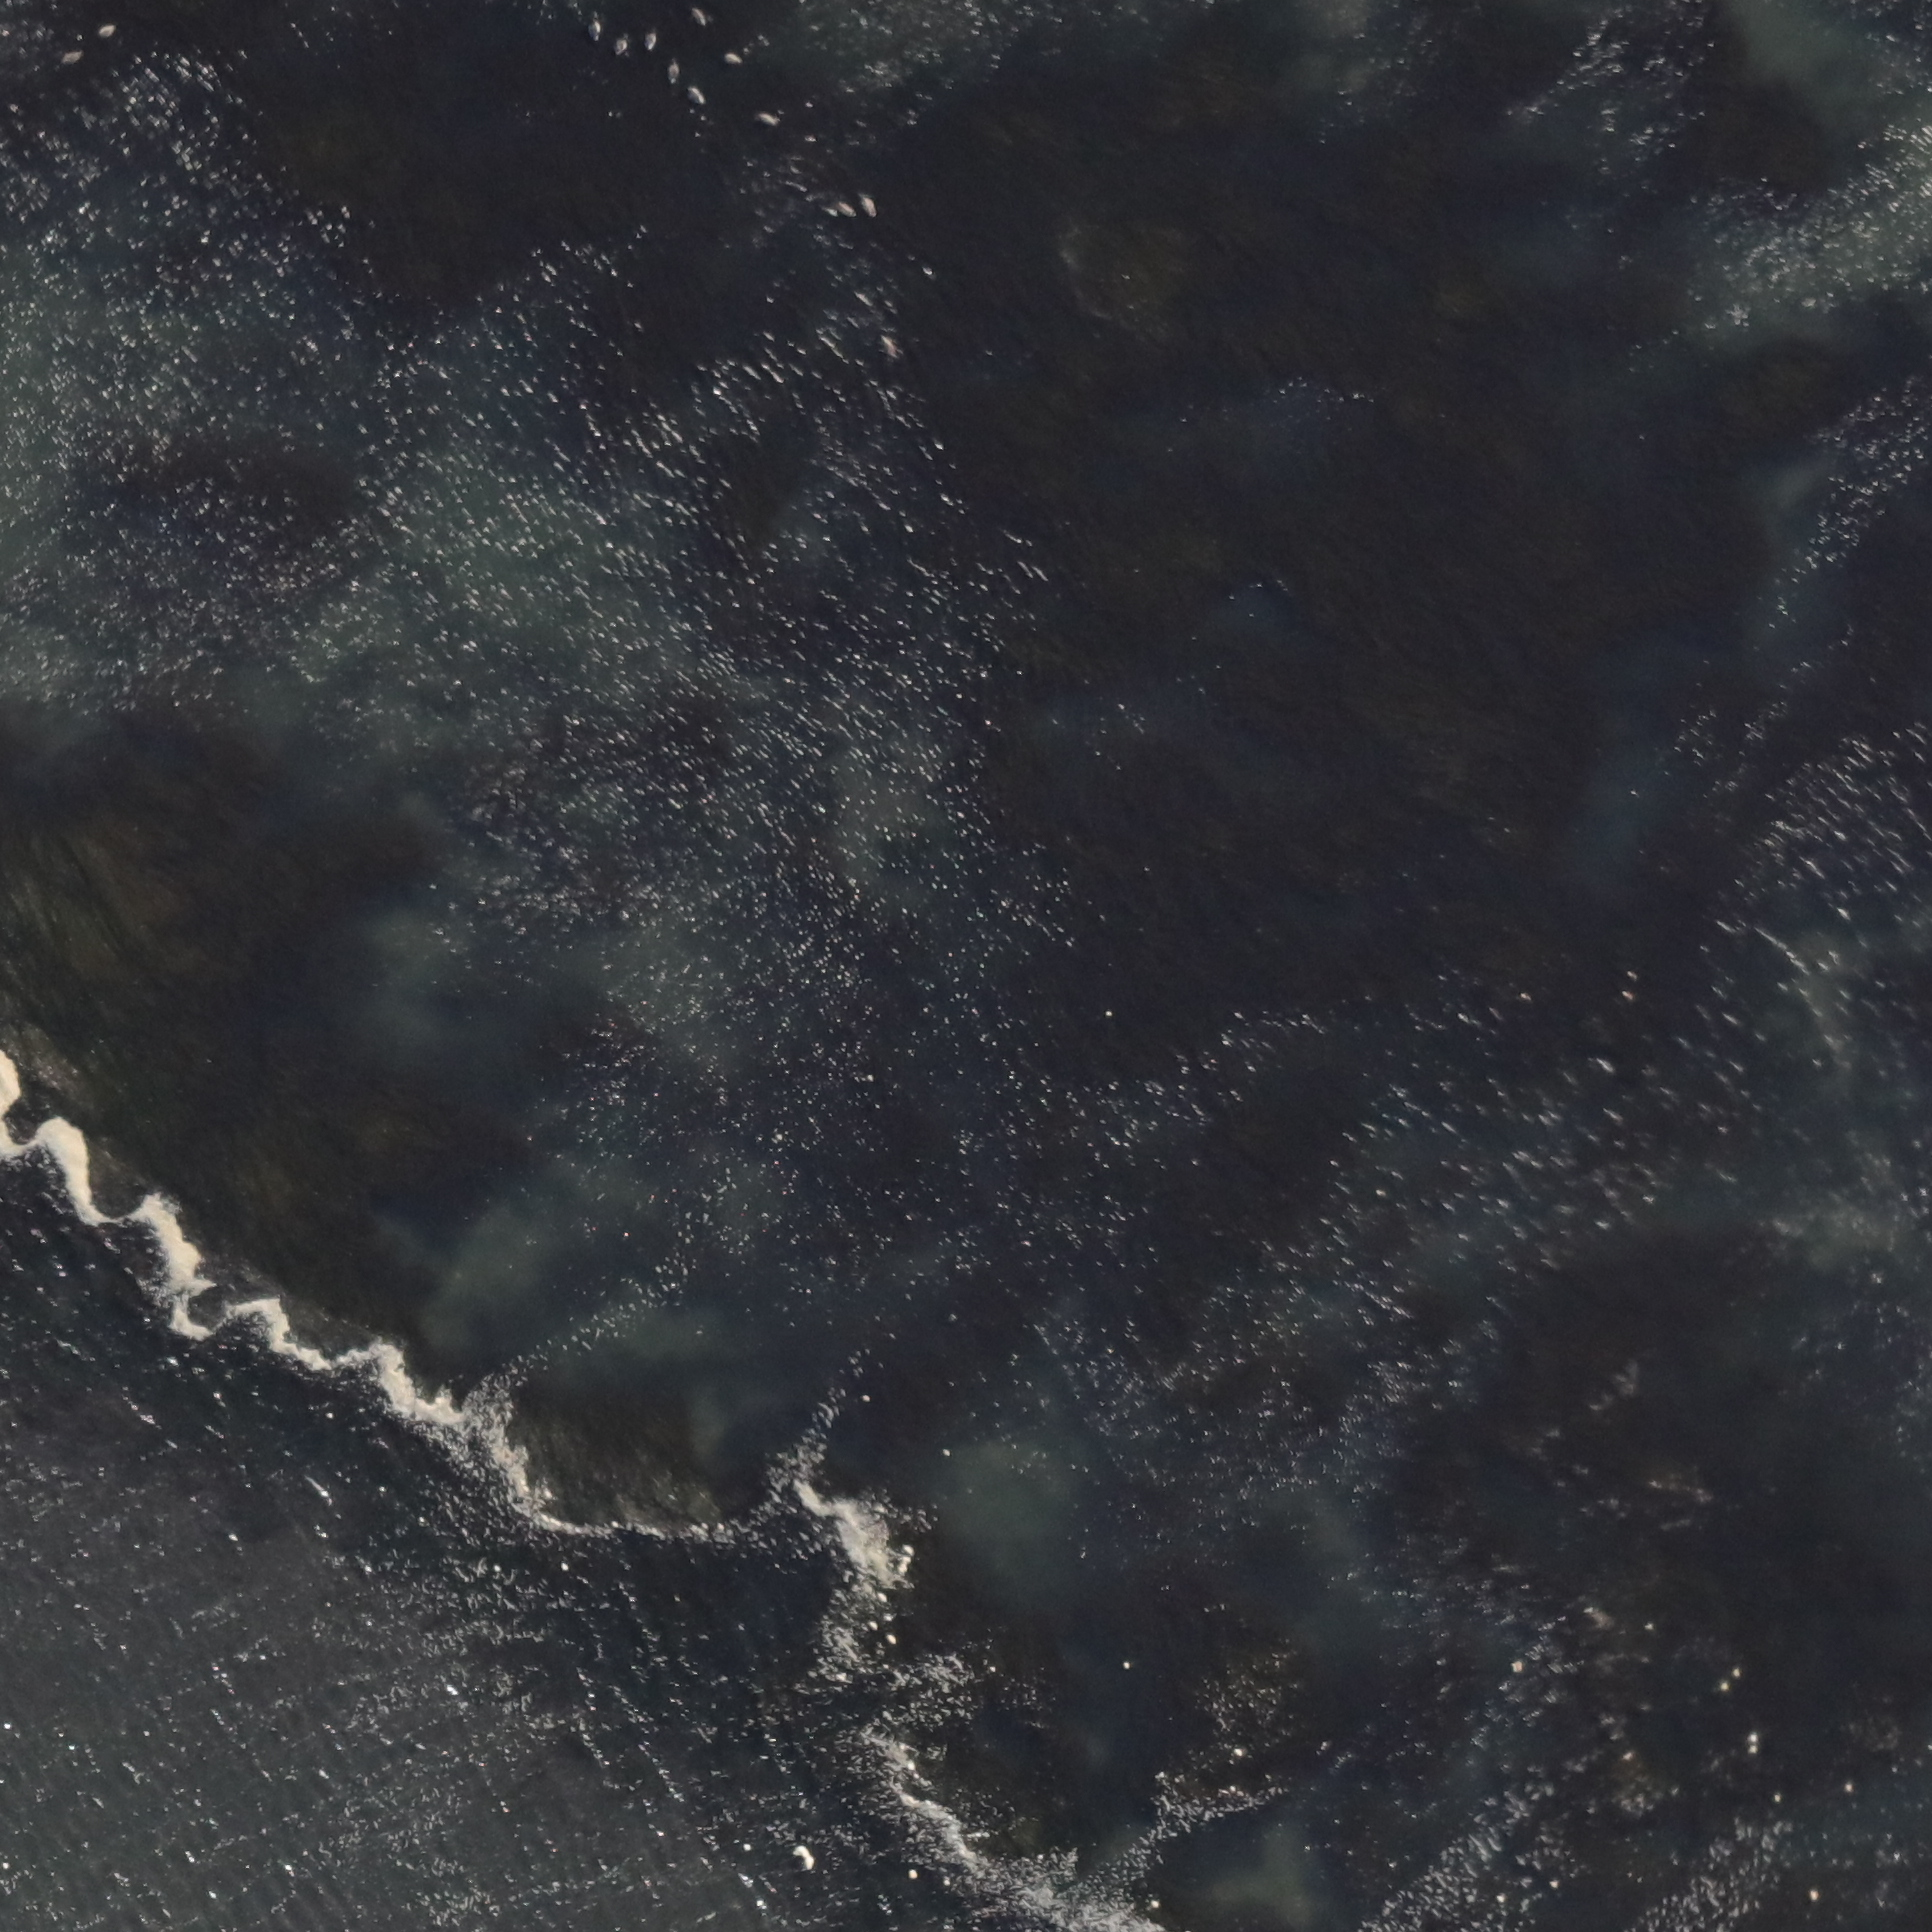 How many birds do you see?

11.